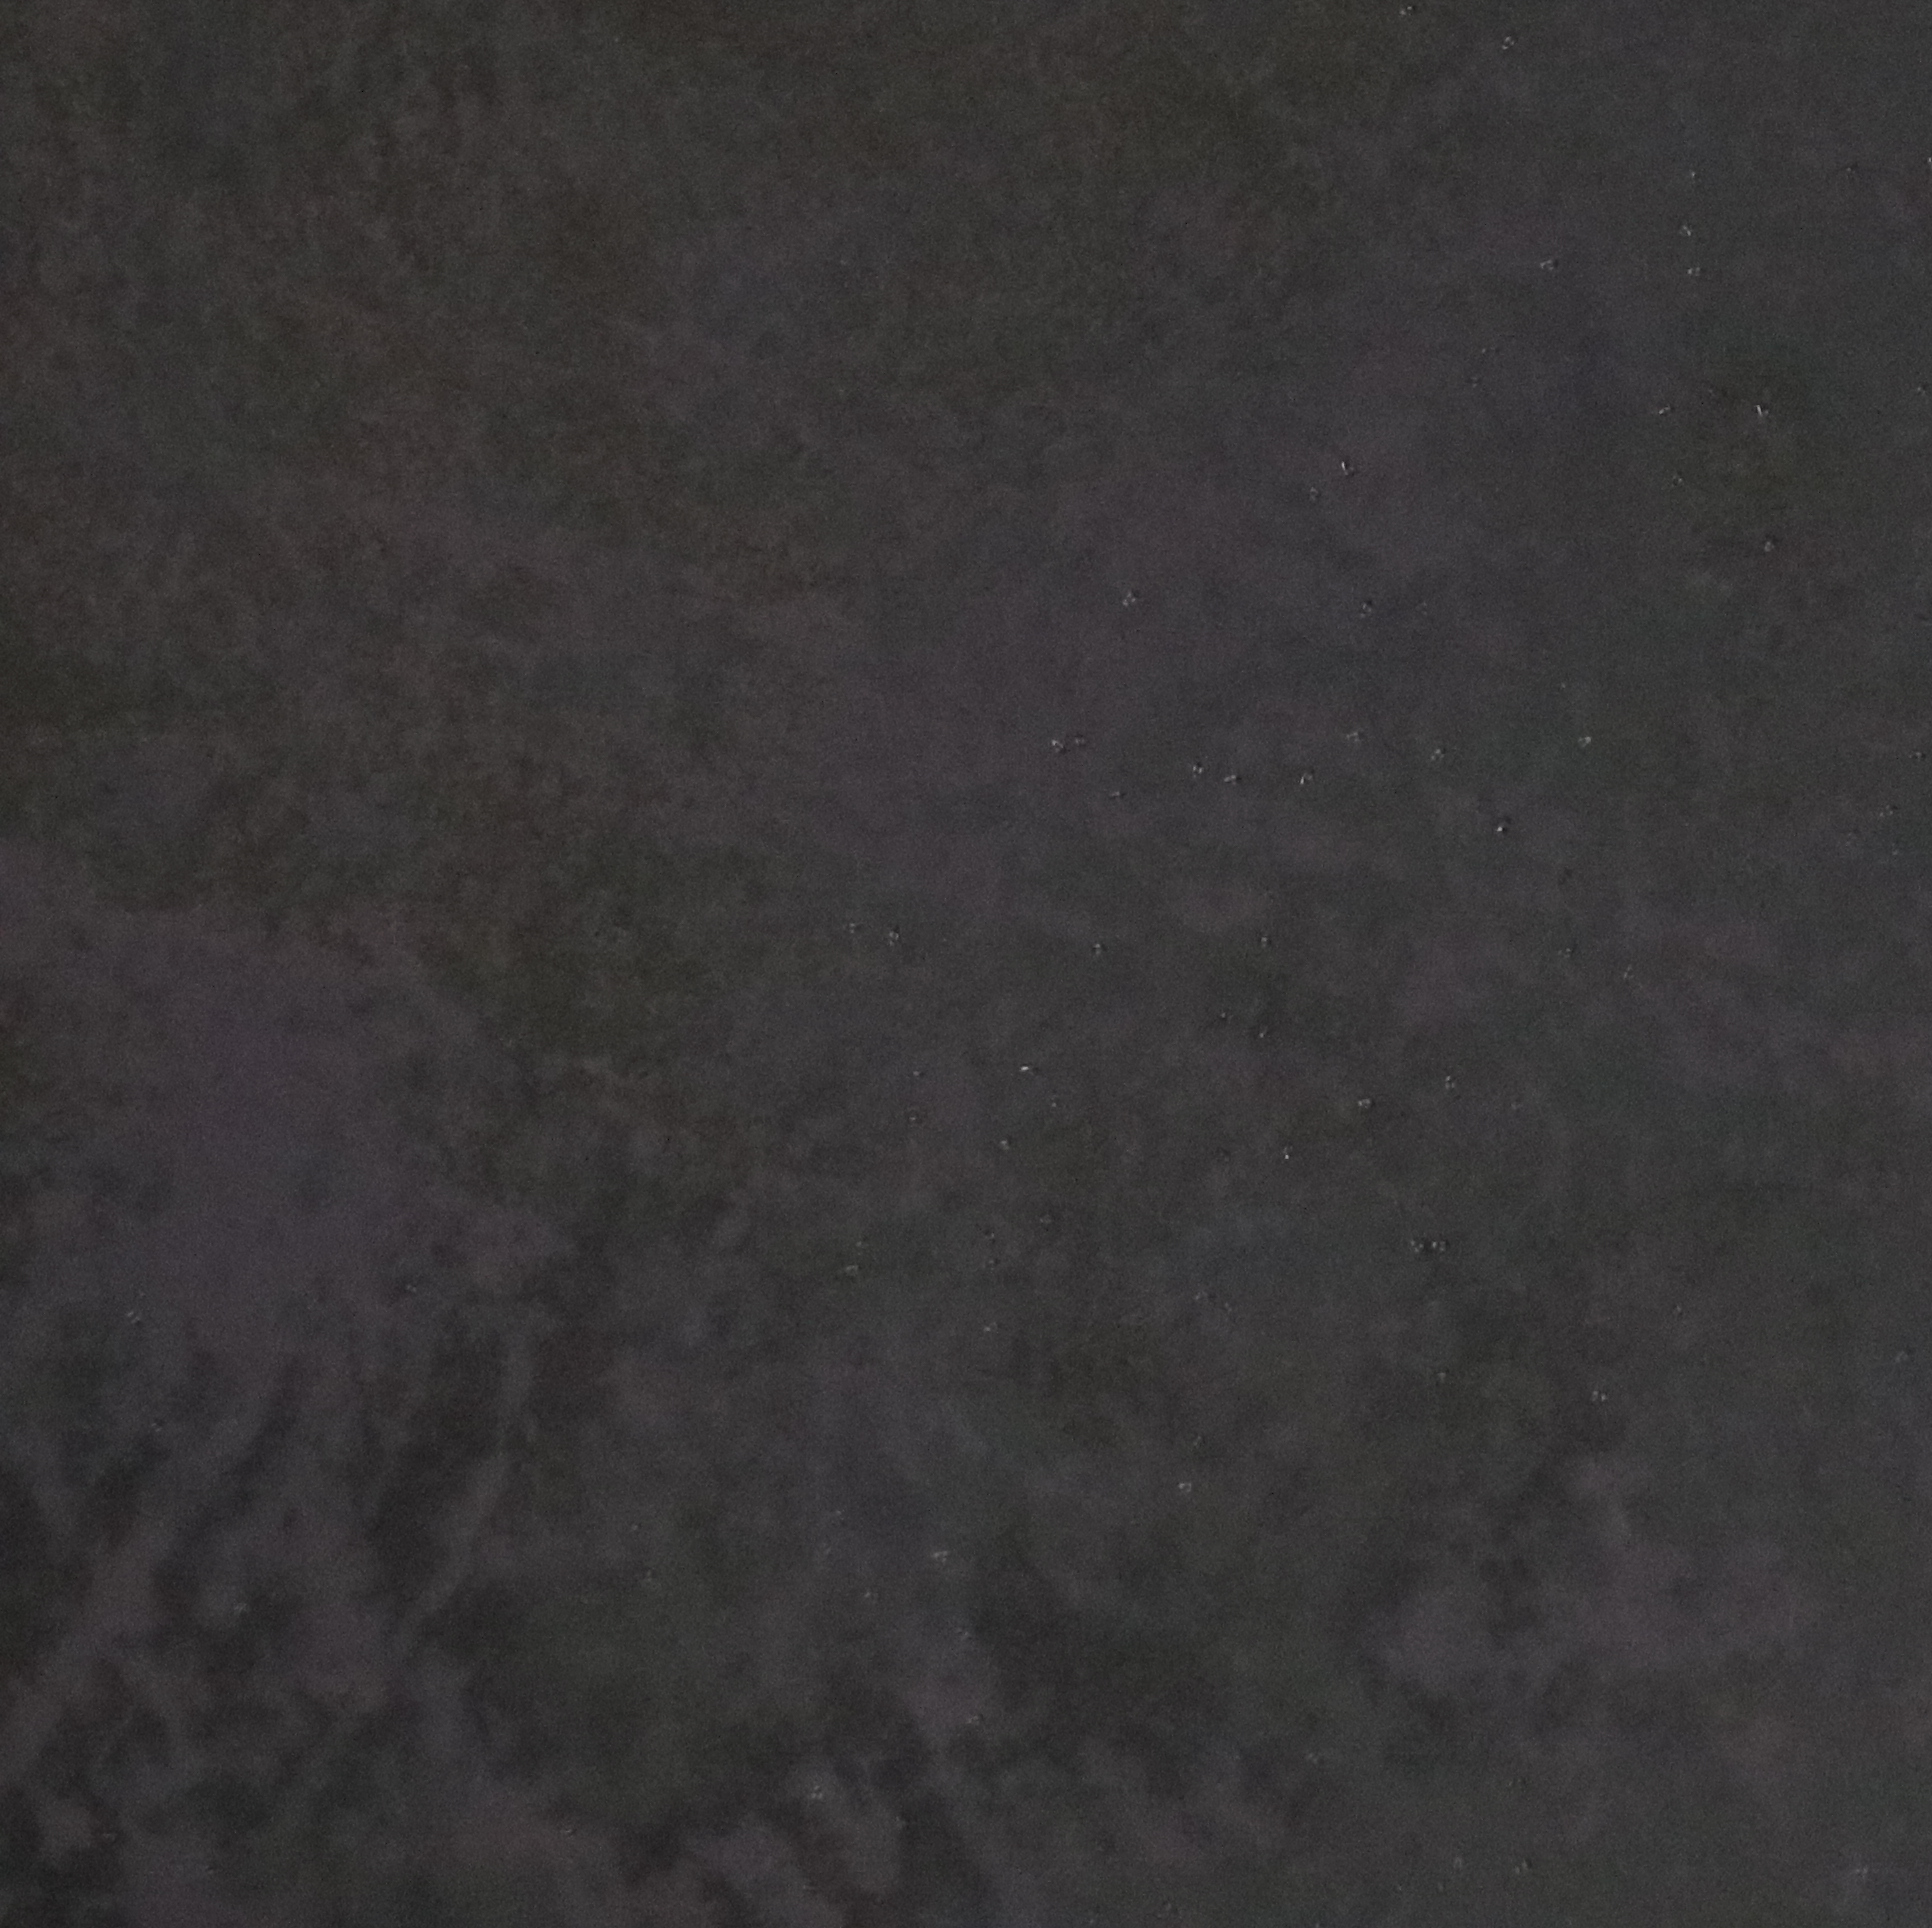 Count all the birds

95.